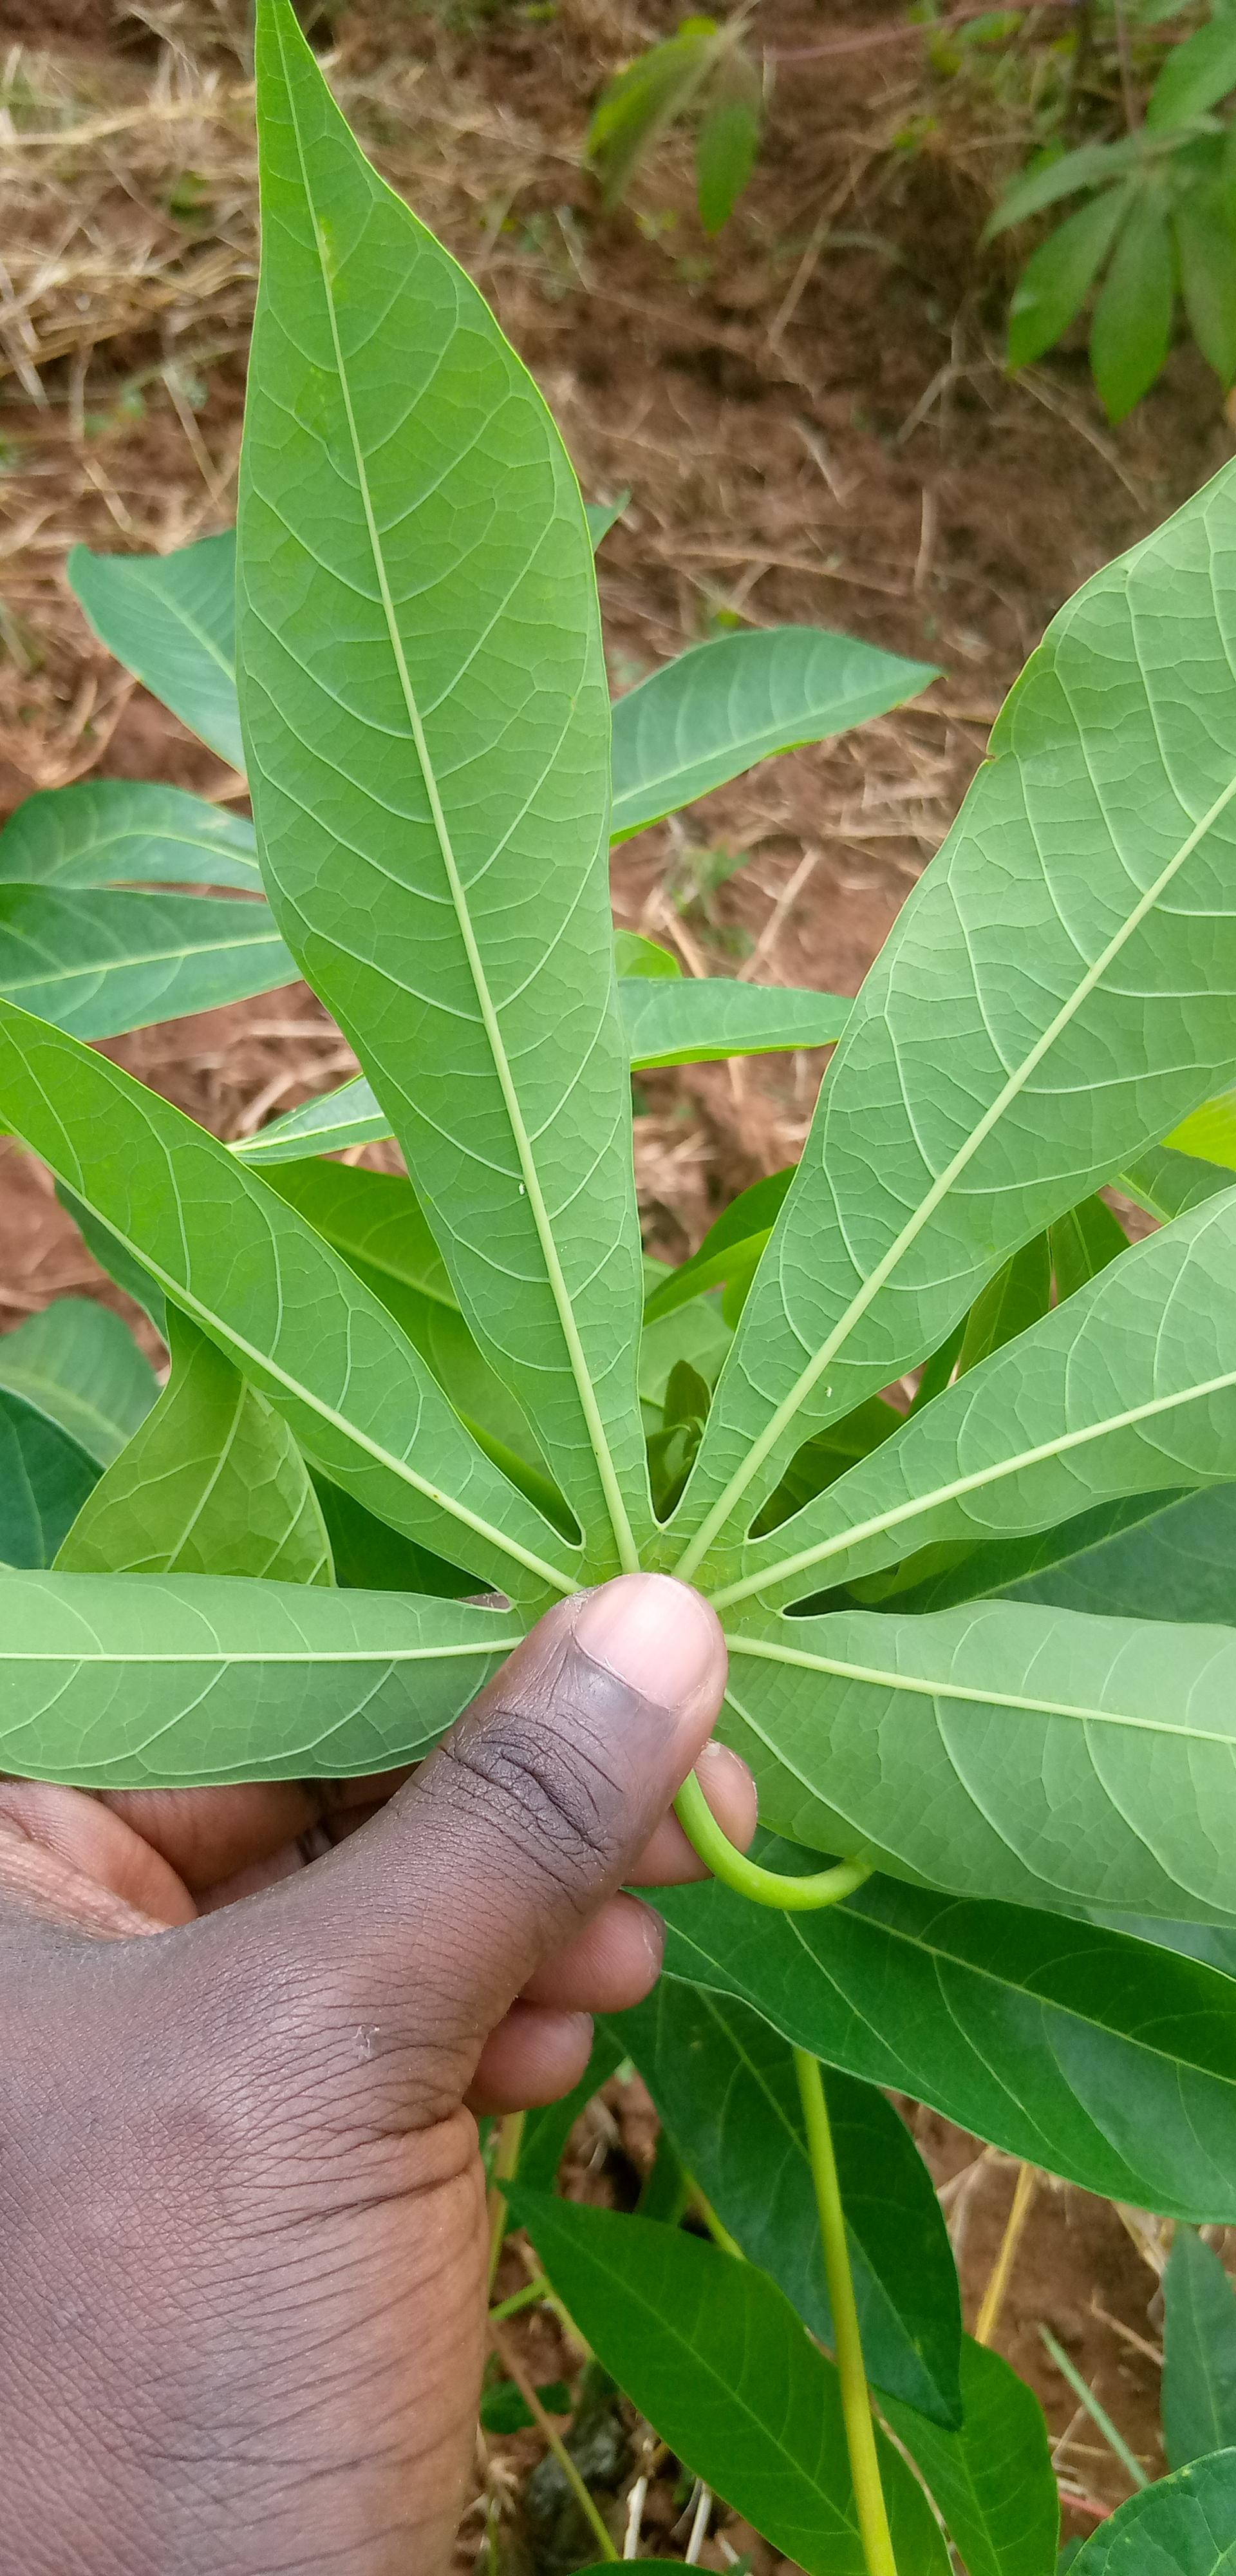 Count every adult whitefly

2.